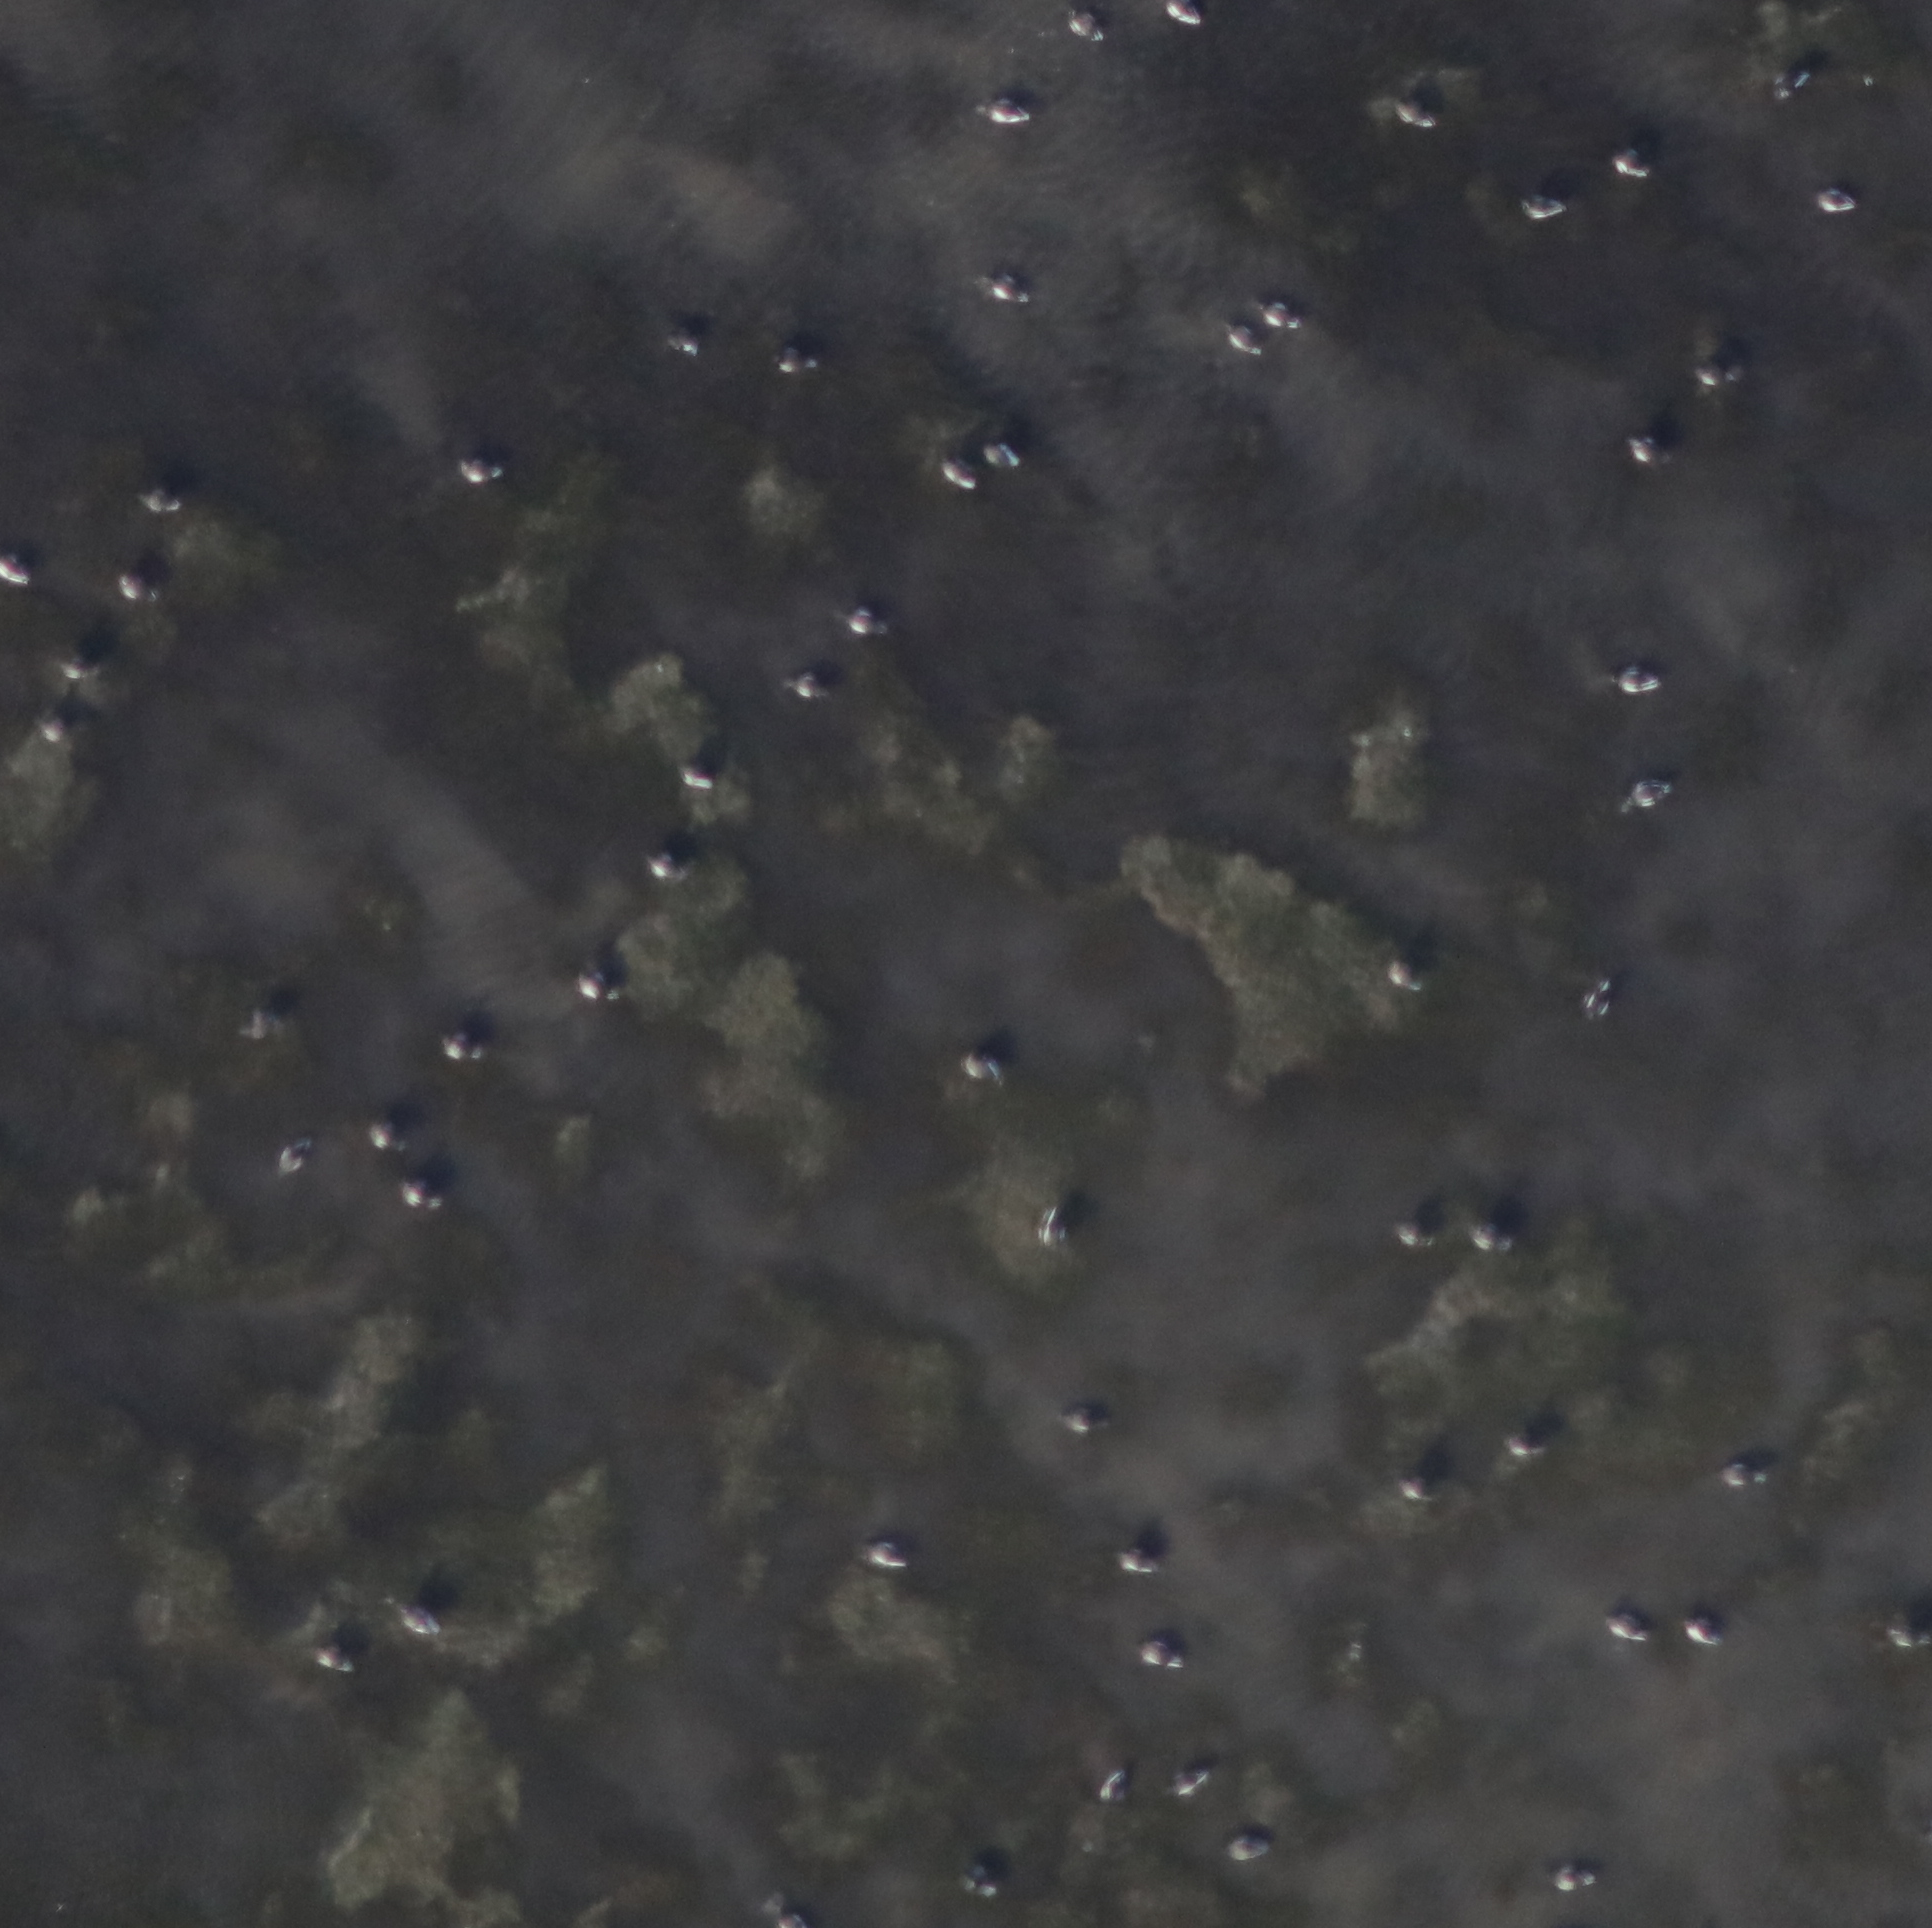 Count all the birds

58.